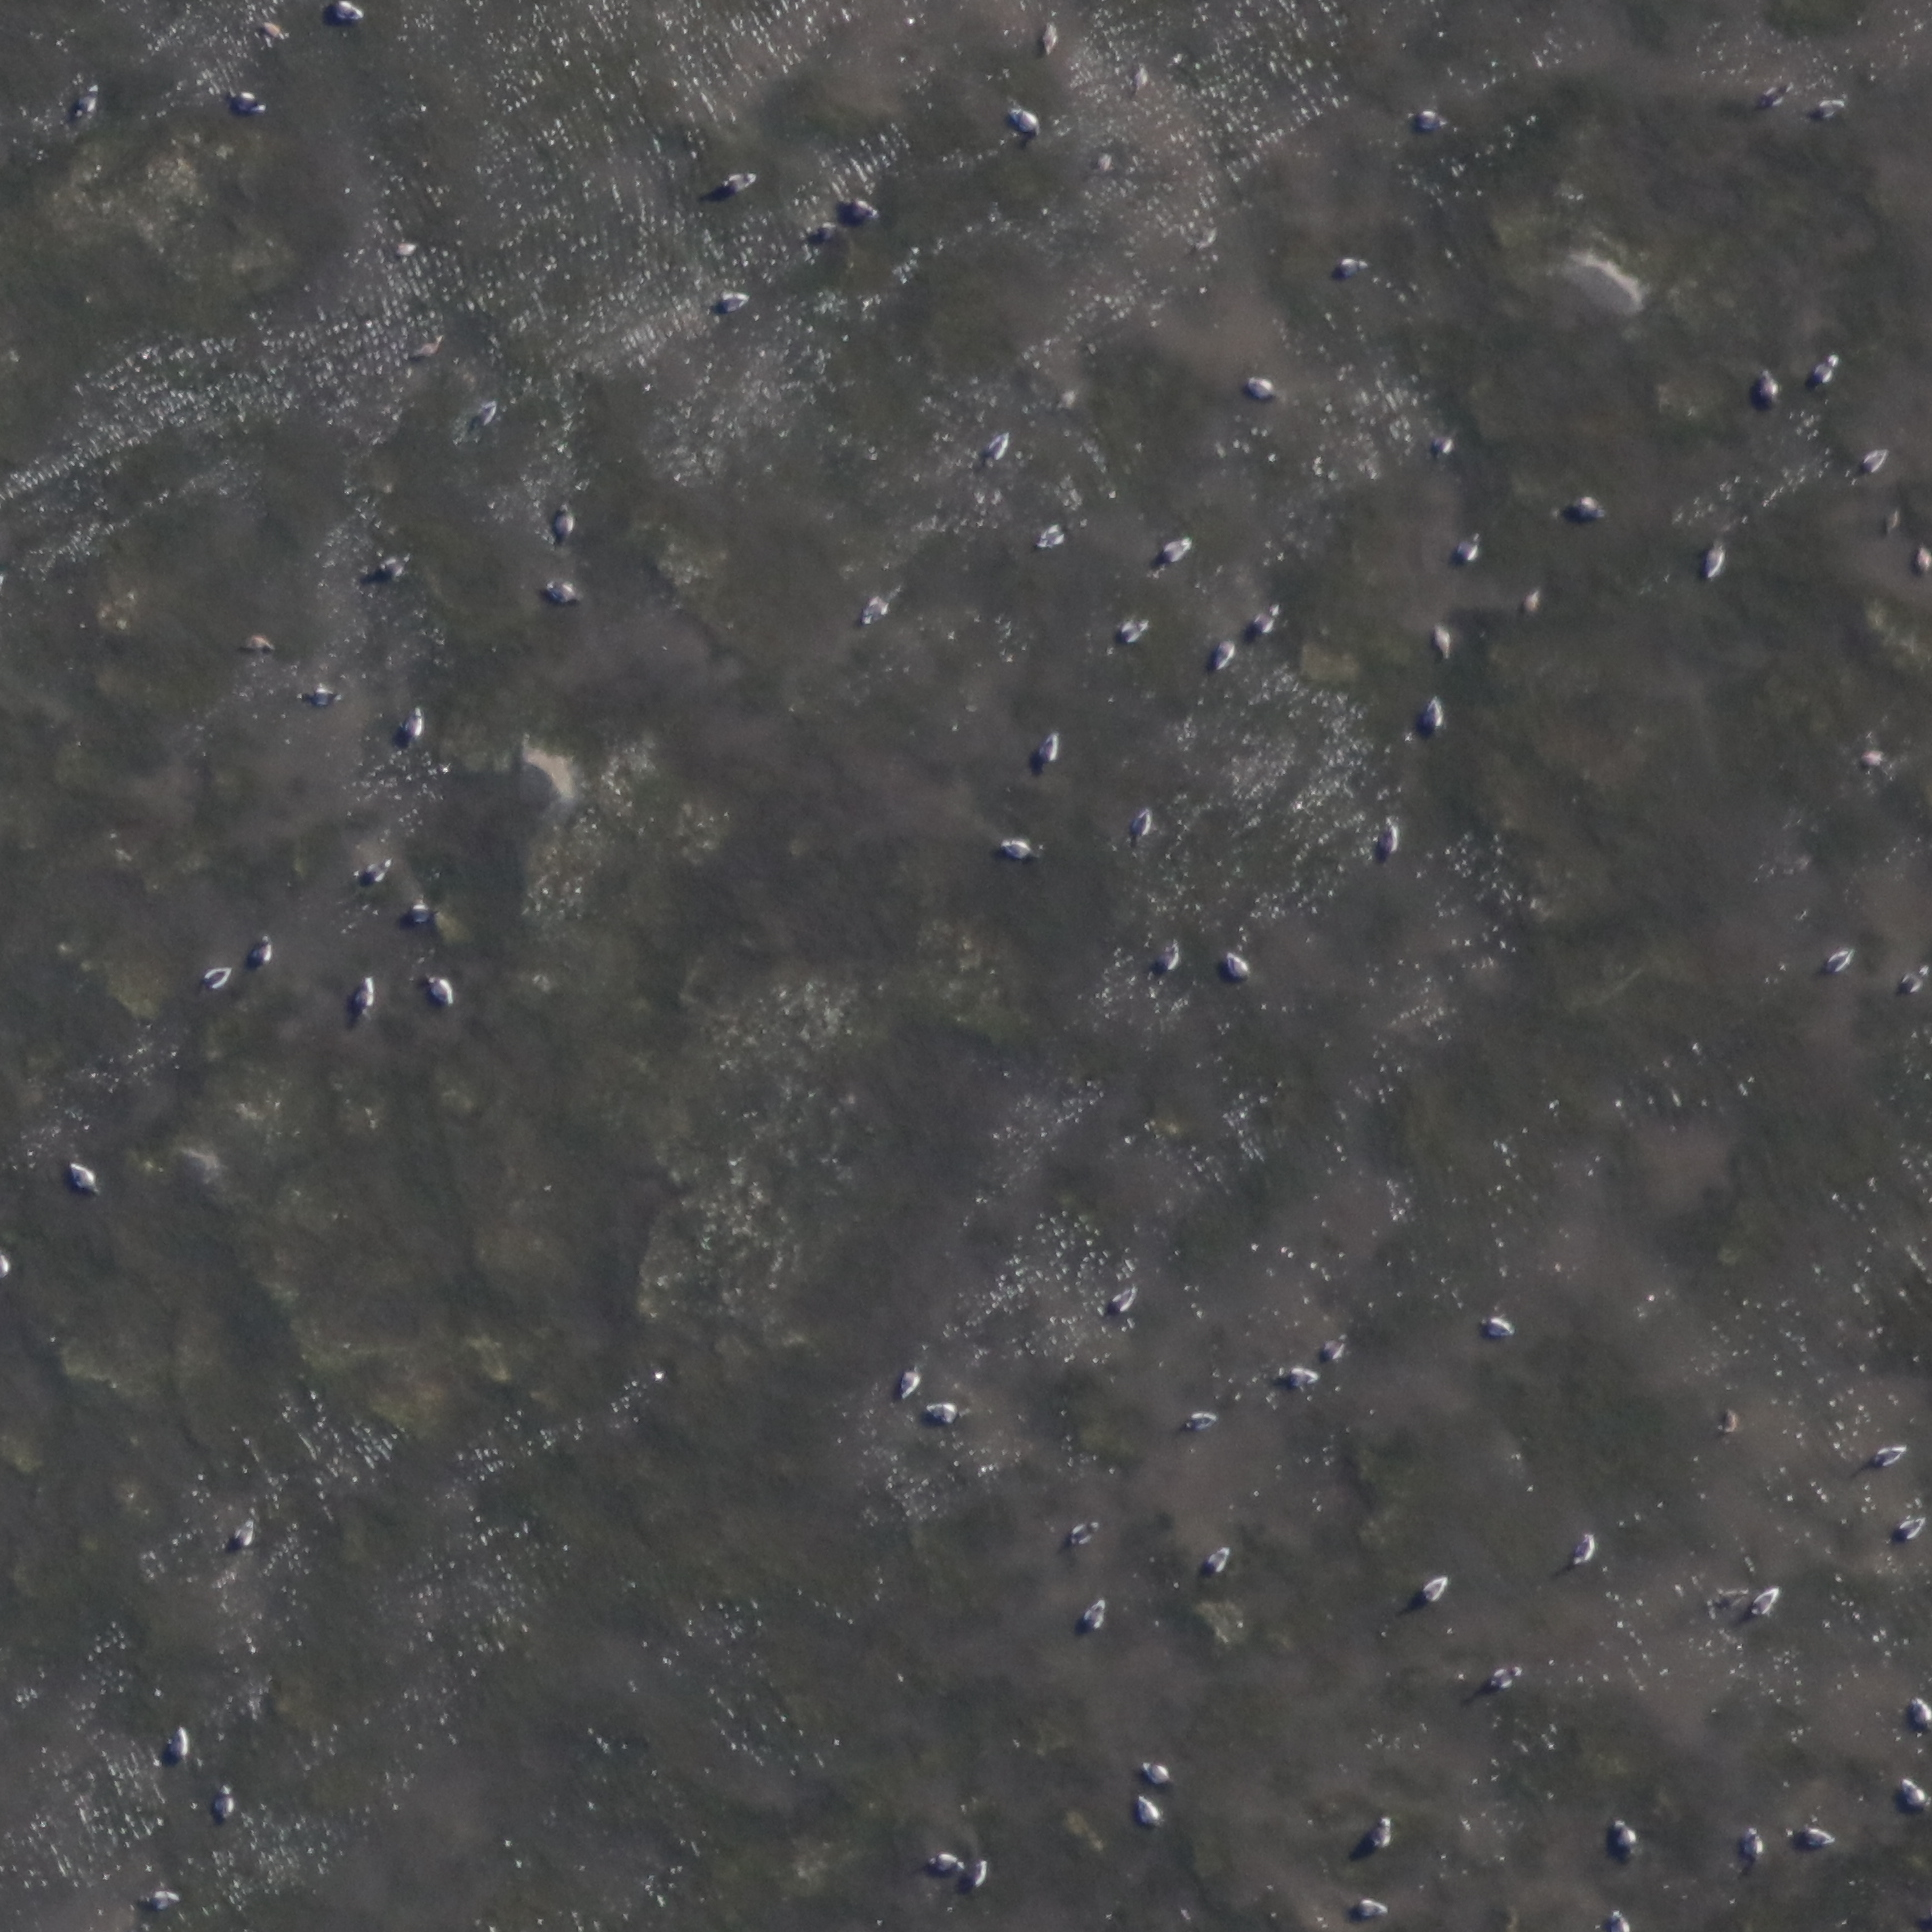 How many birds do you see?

94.